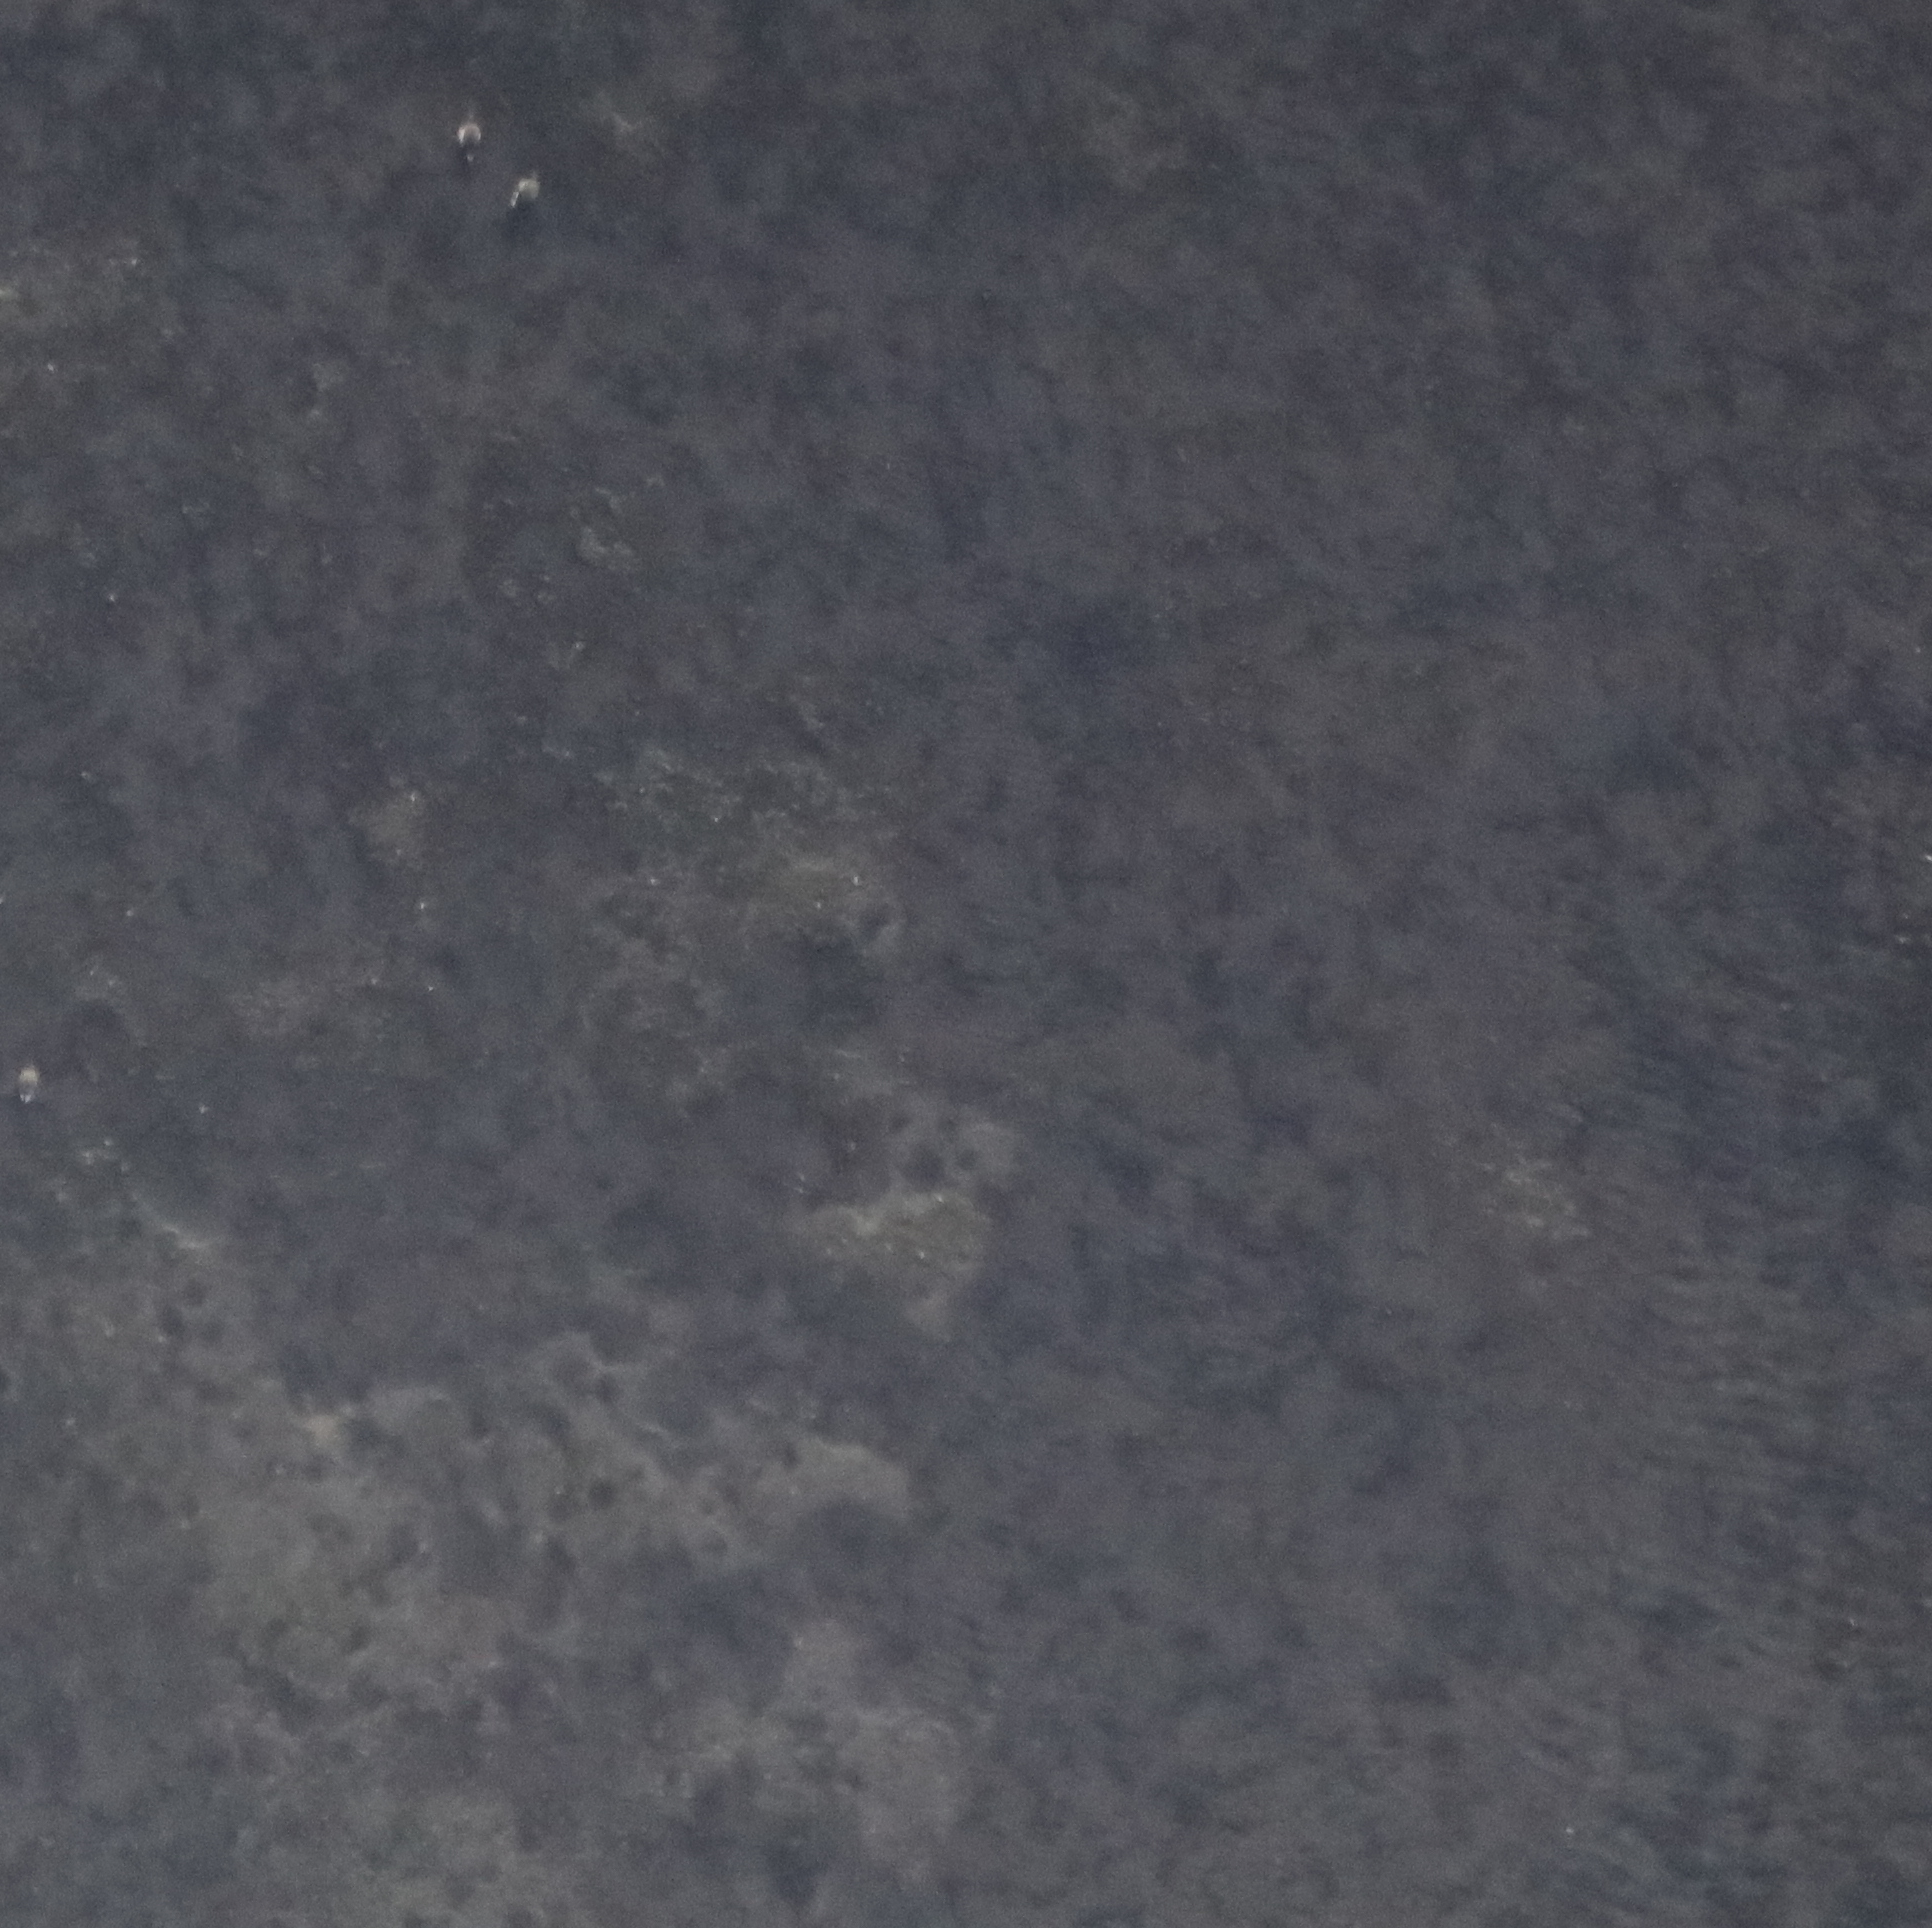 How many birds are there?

3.